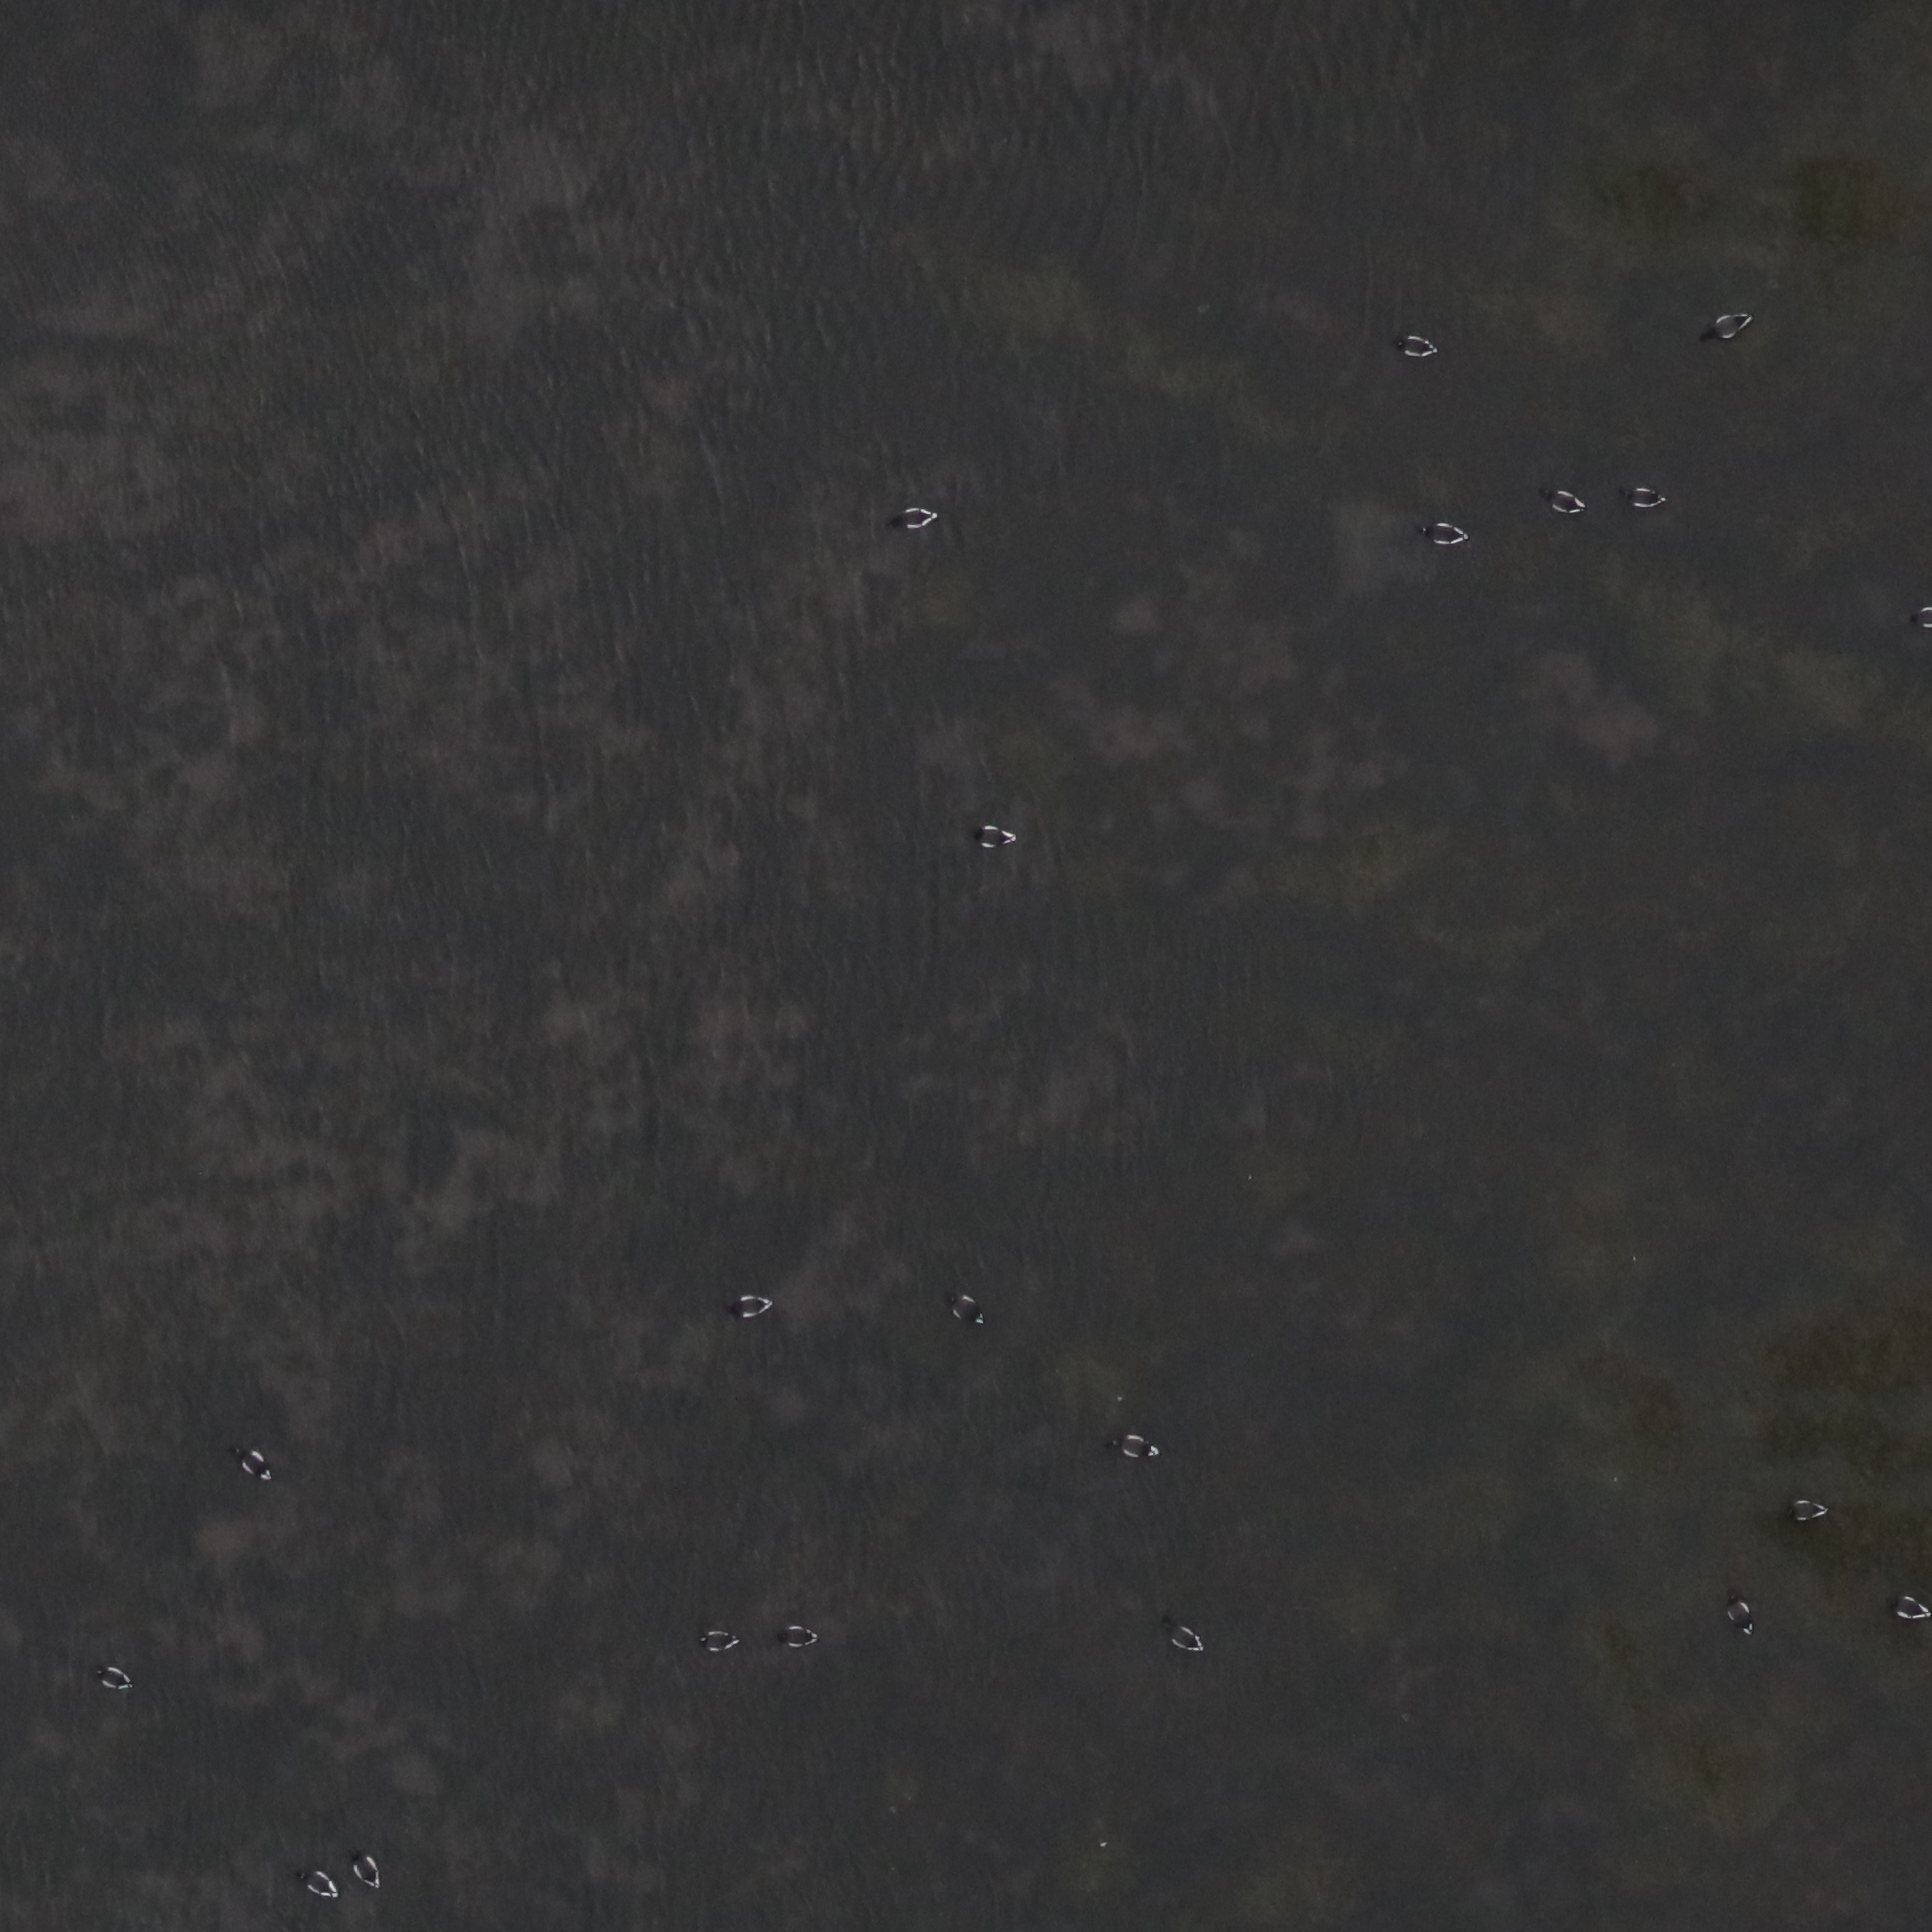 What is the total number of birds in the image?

21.